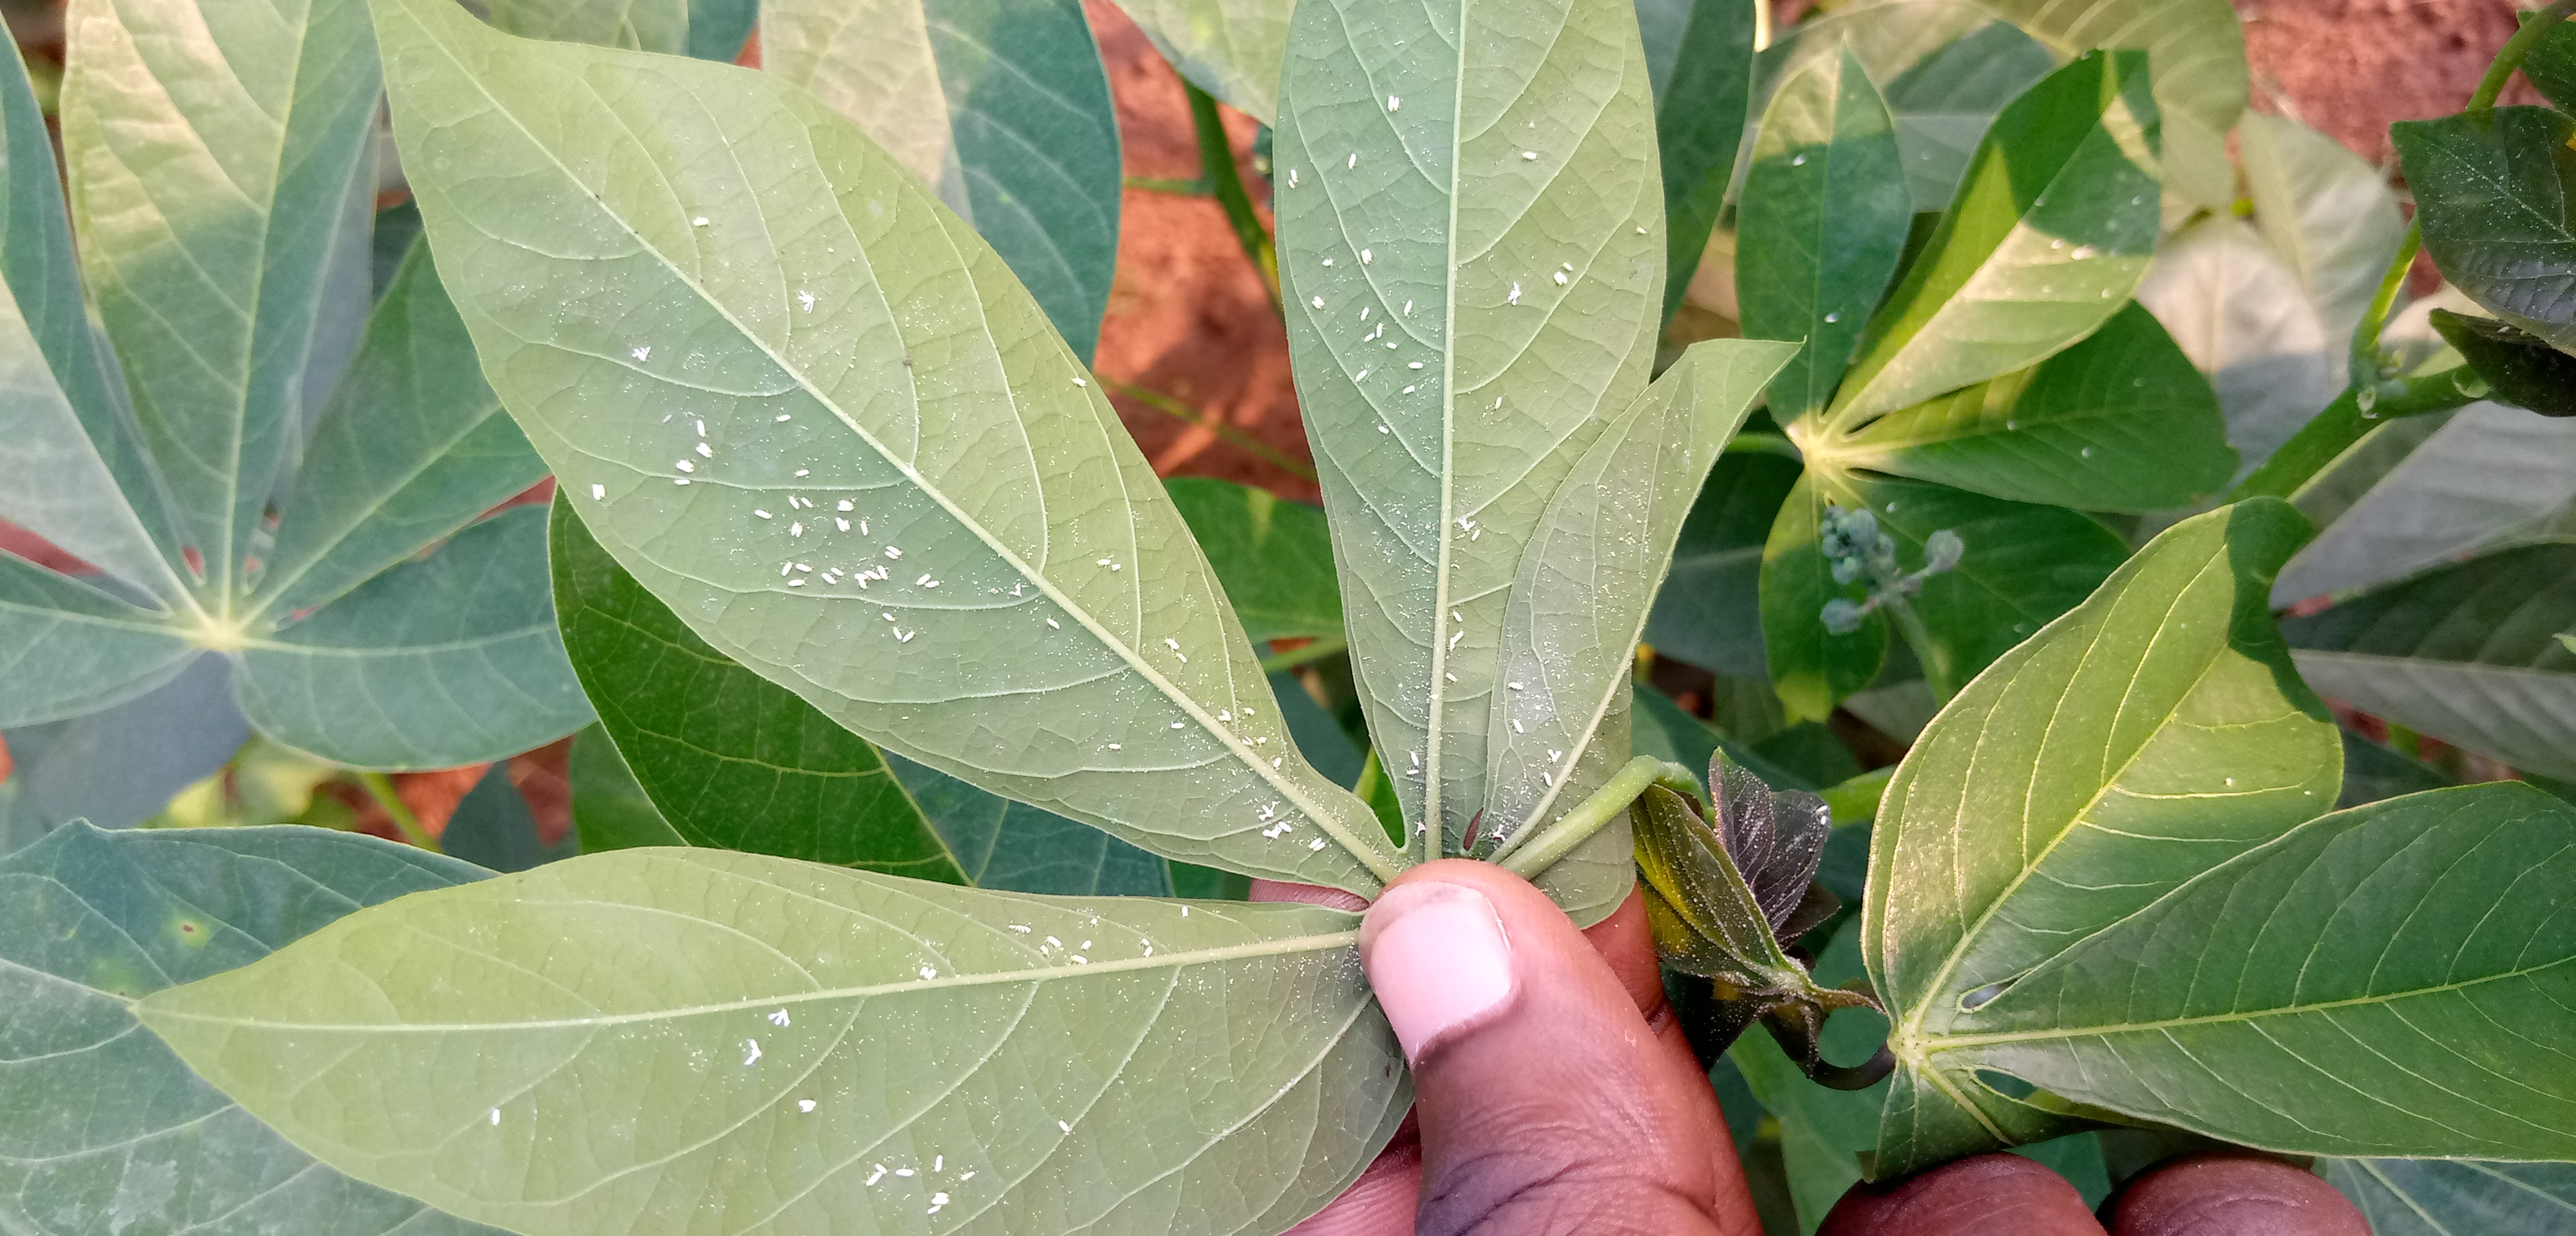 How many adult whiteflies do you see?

129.